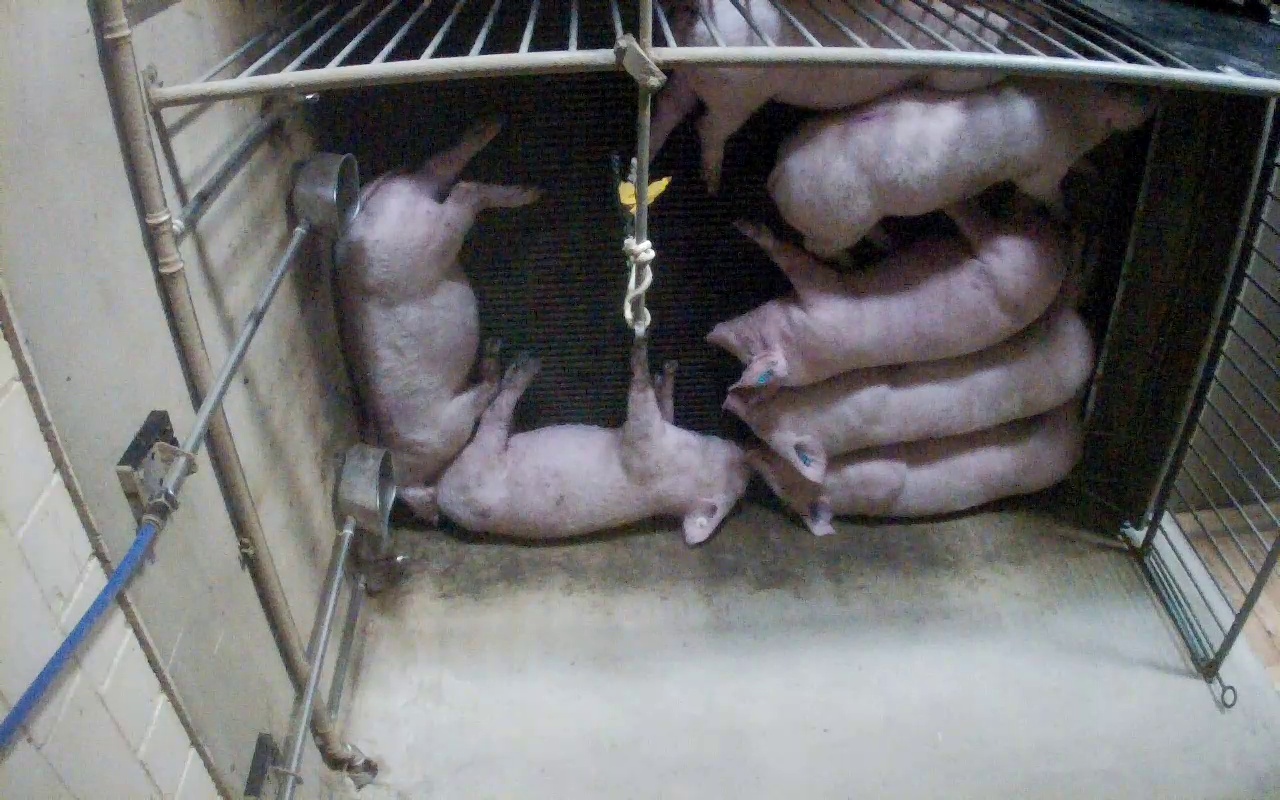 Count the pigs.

7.